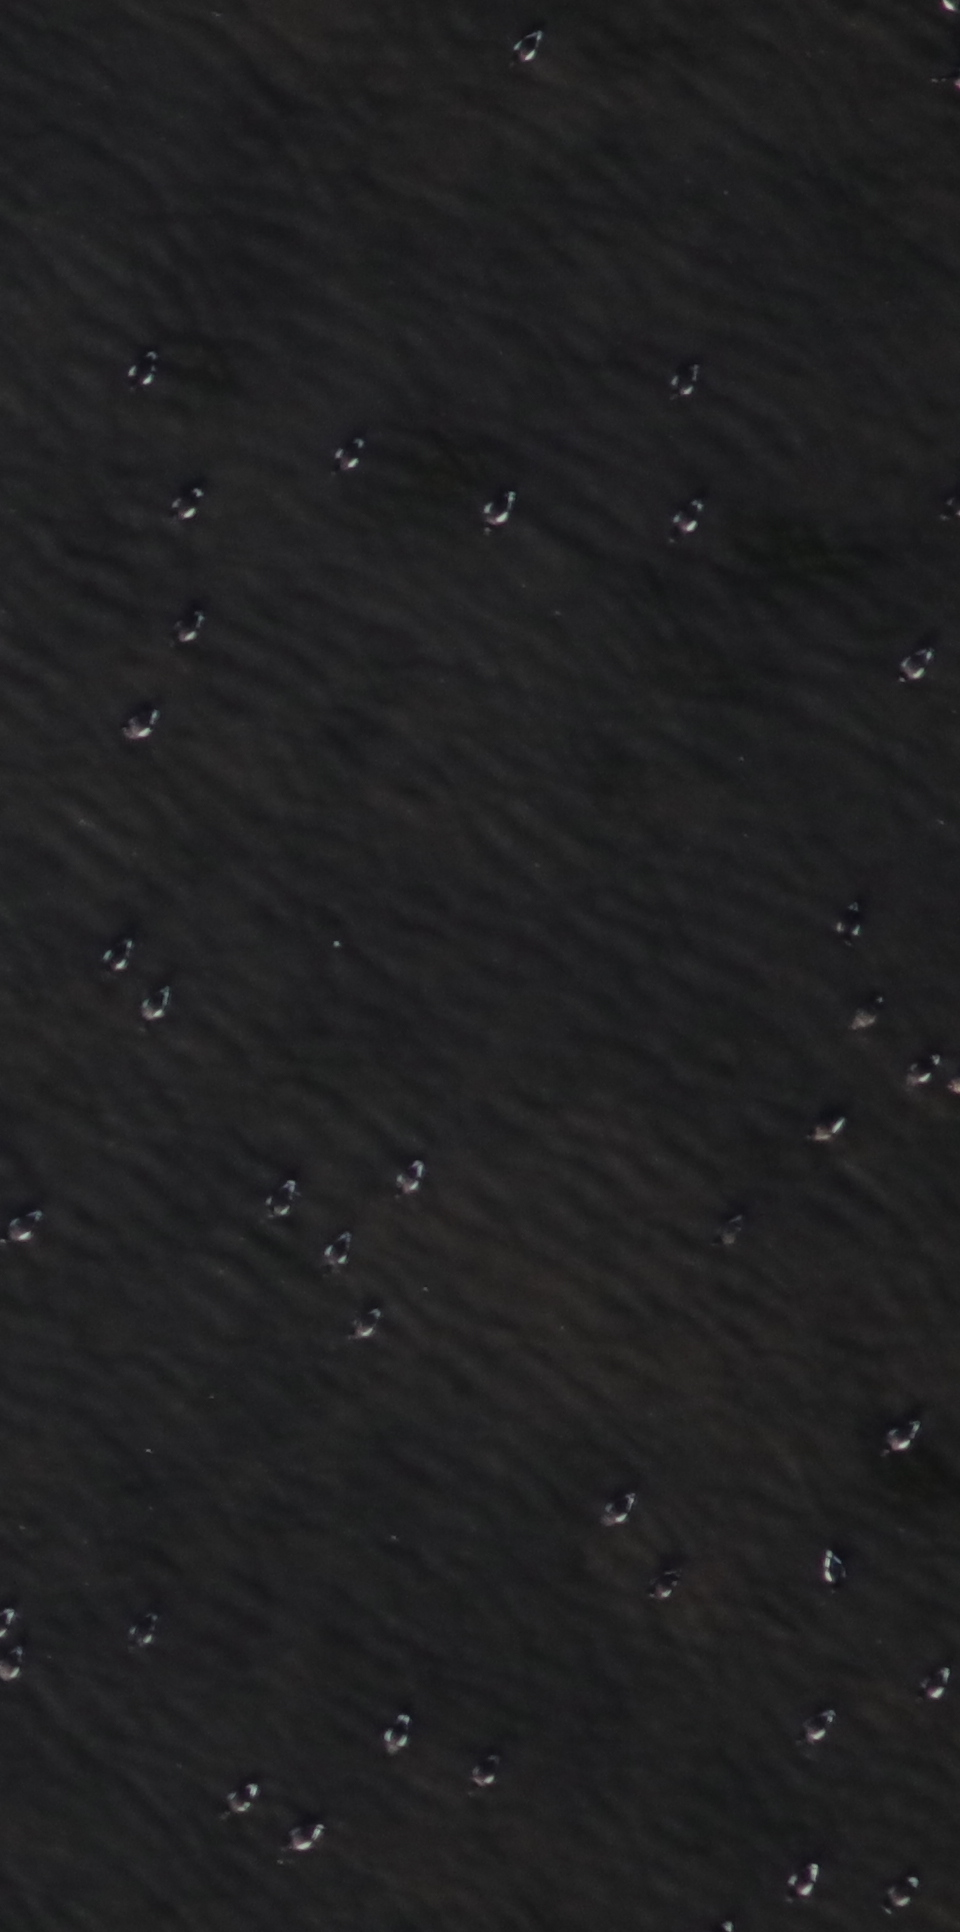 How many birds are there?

37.